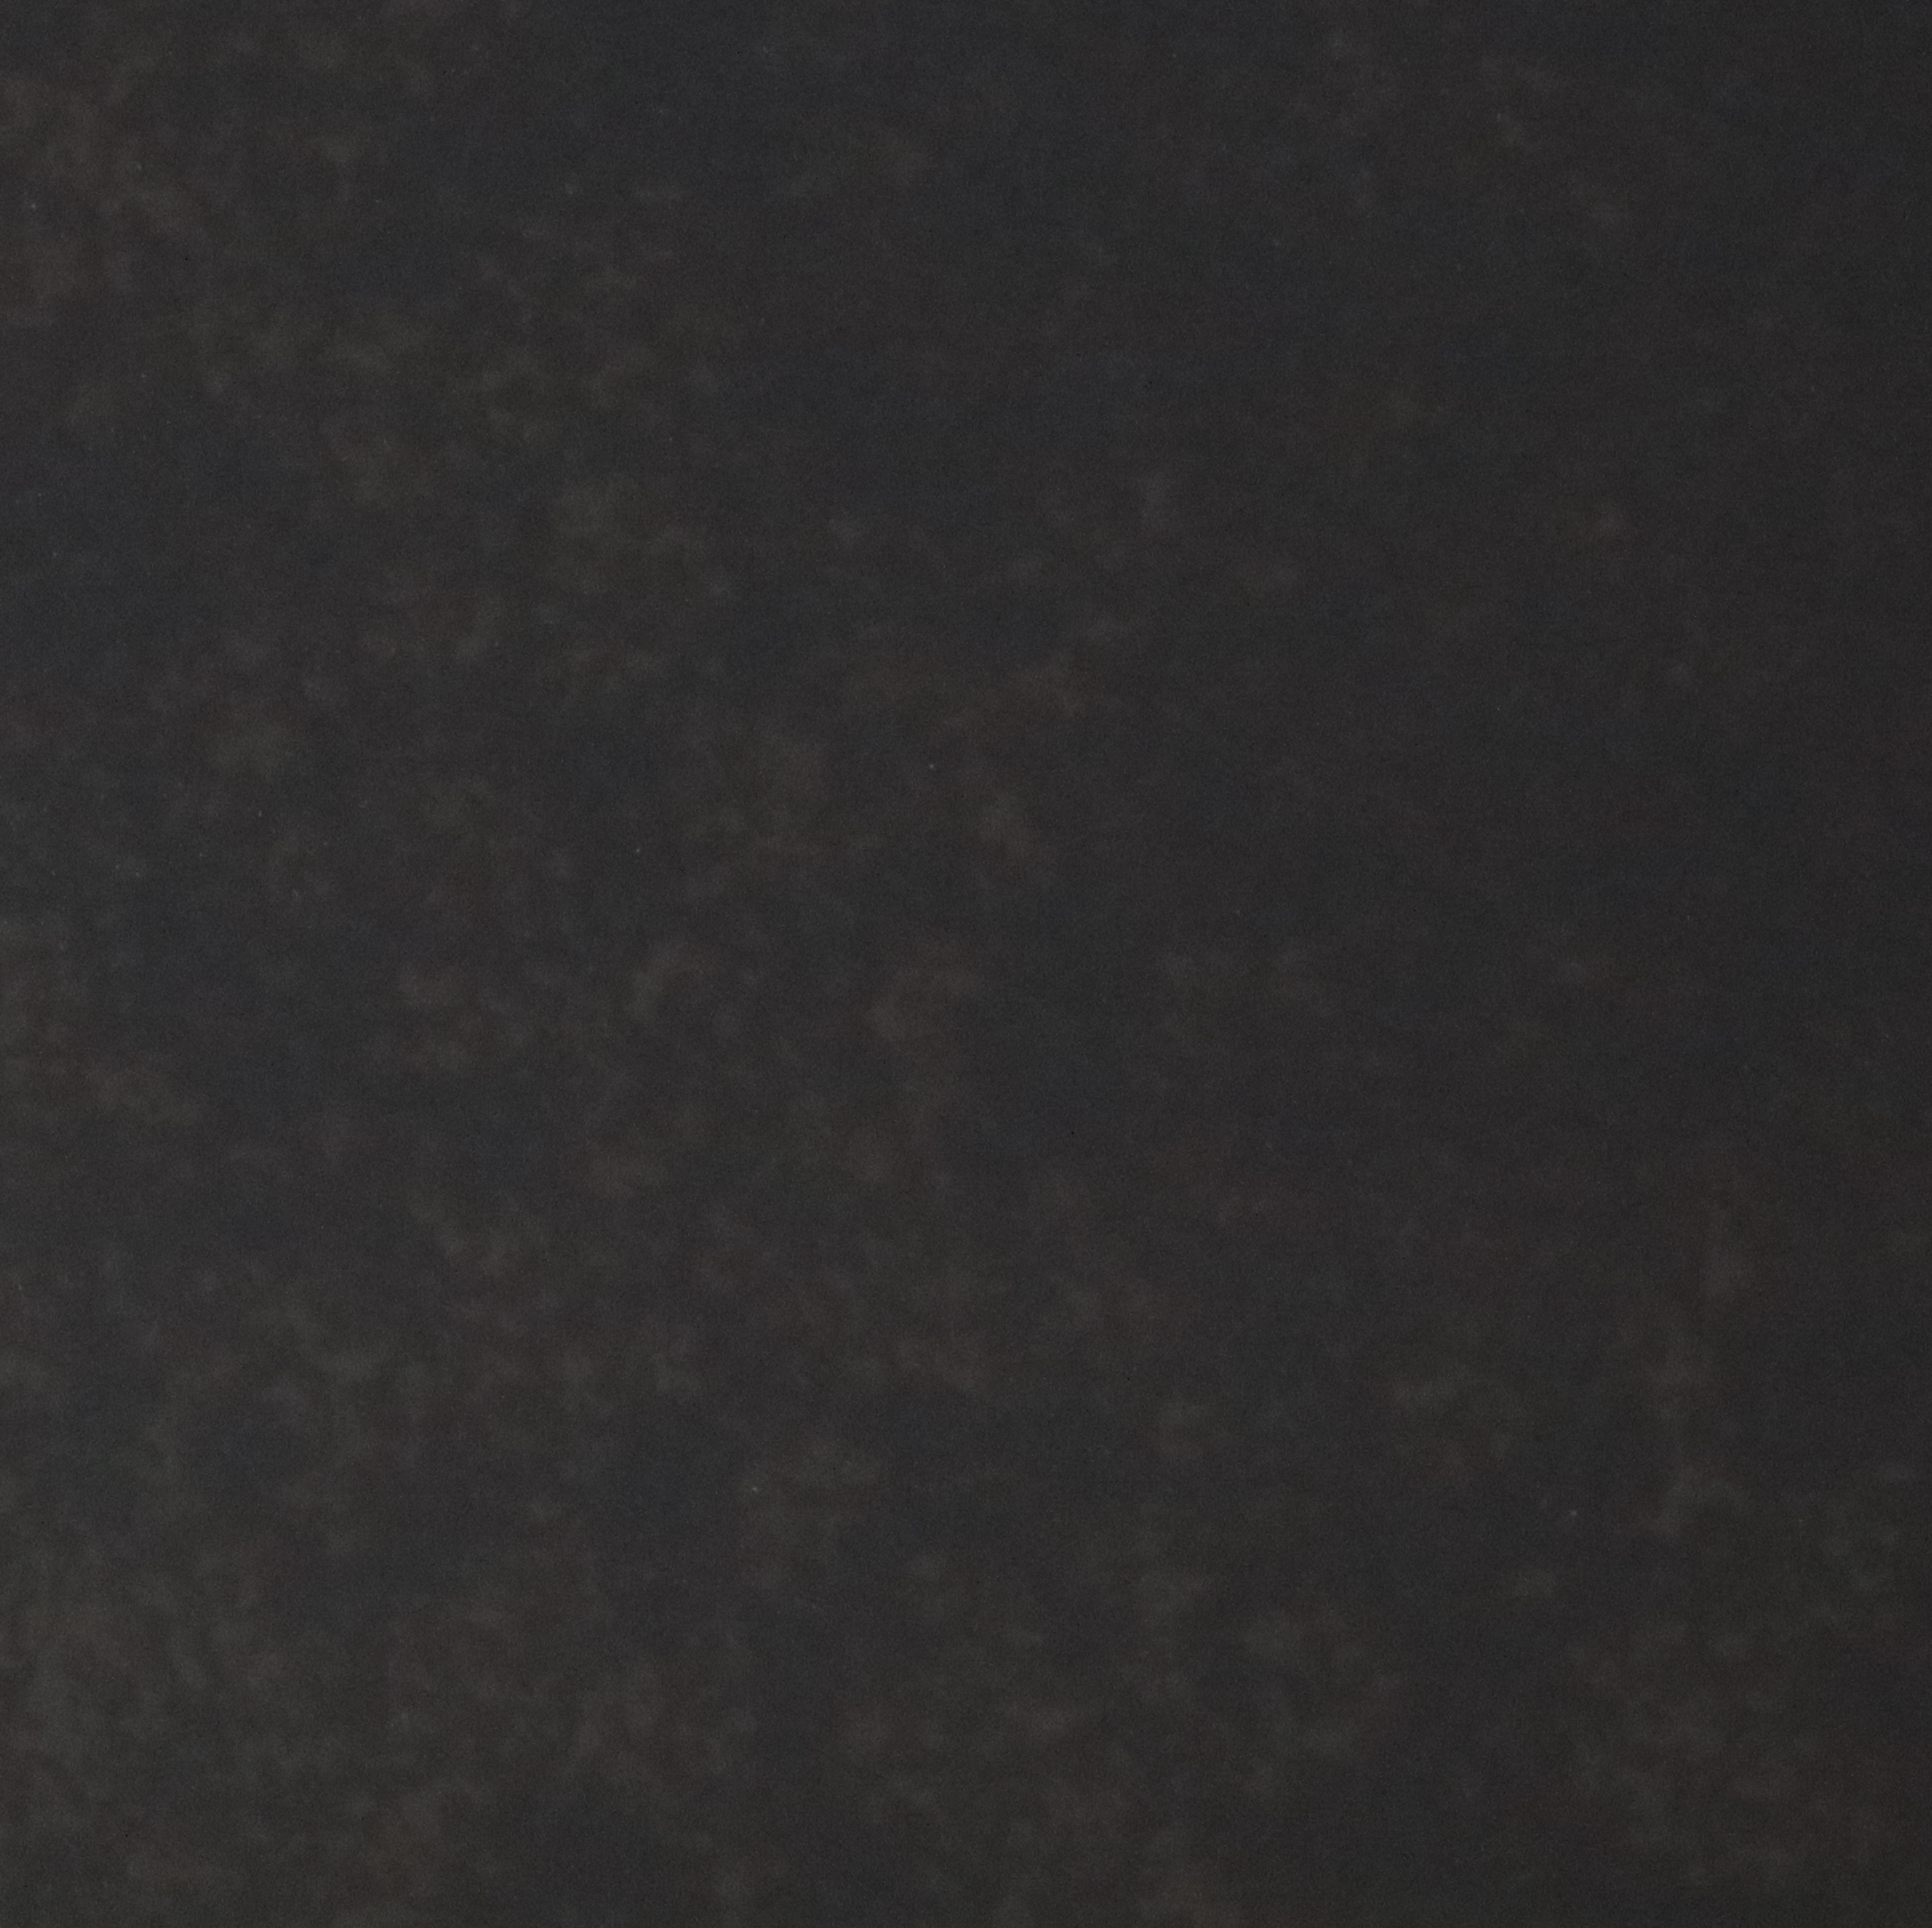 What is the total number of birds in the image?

0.